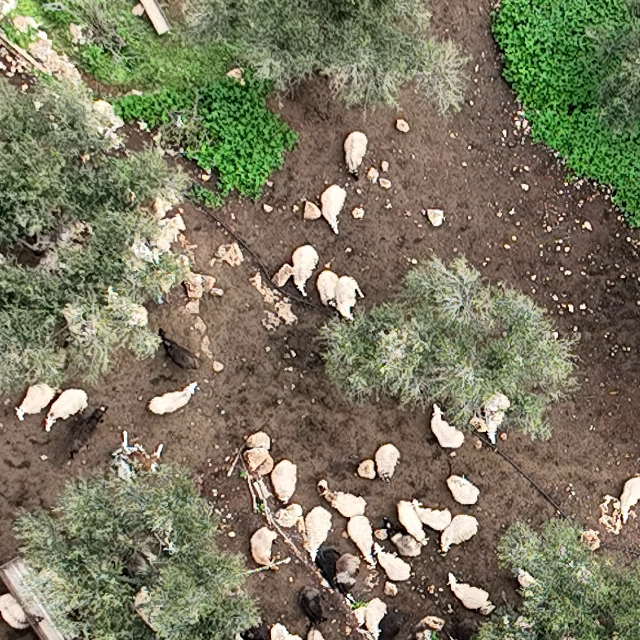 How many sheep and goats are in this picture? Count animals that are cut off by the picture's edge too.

38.